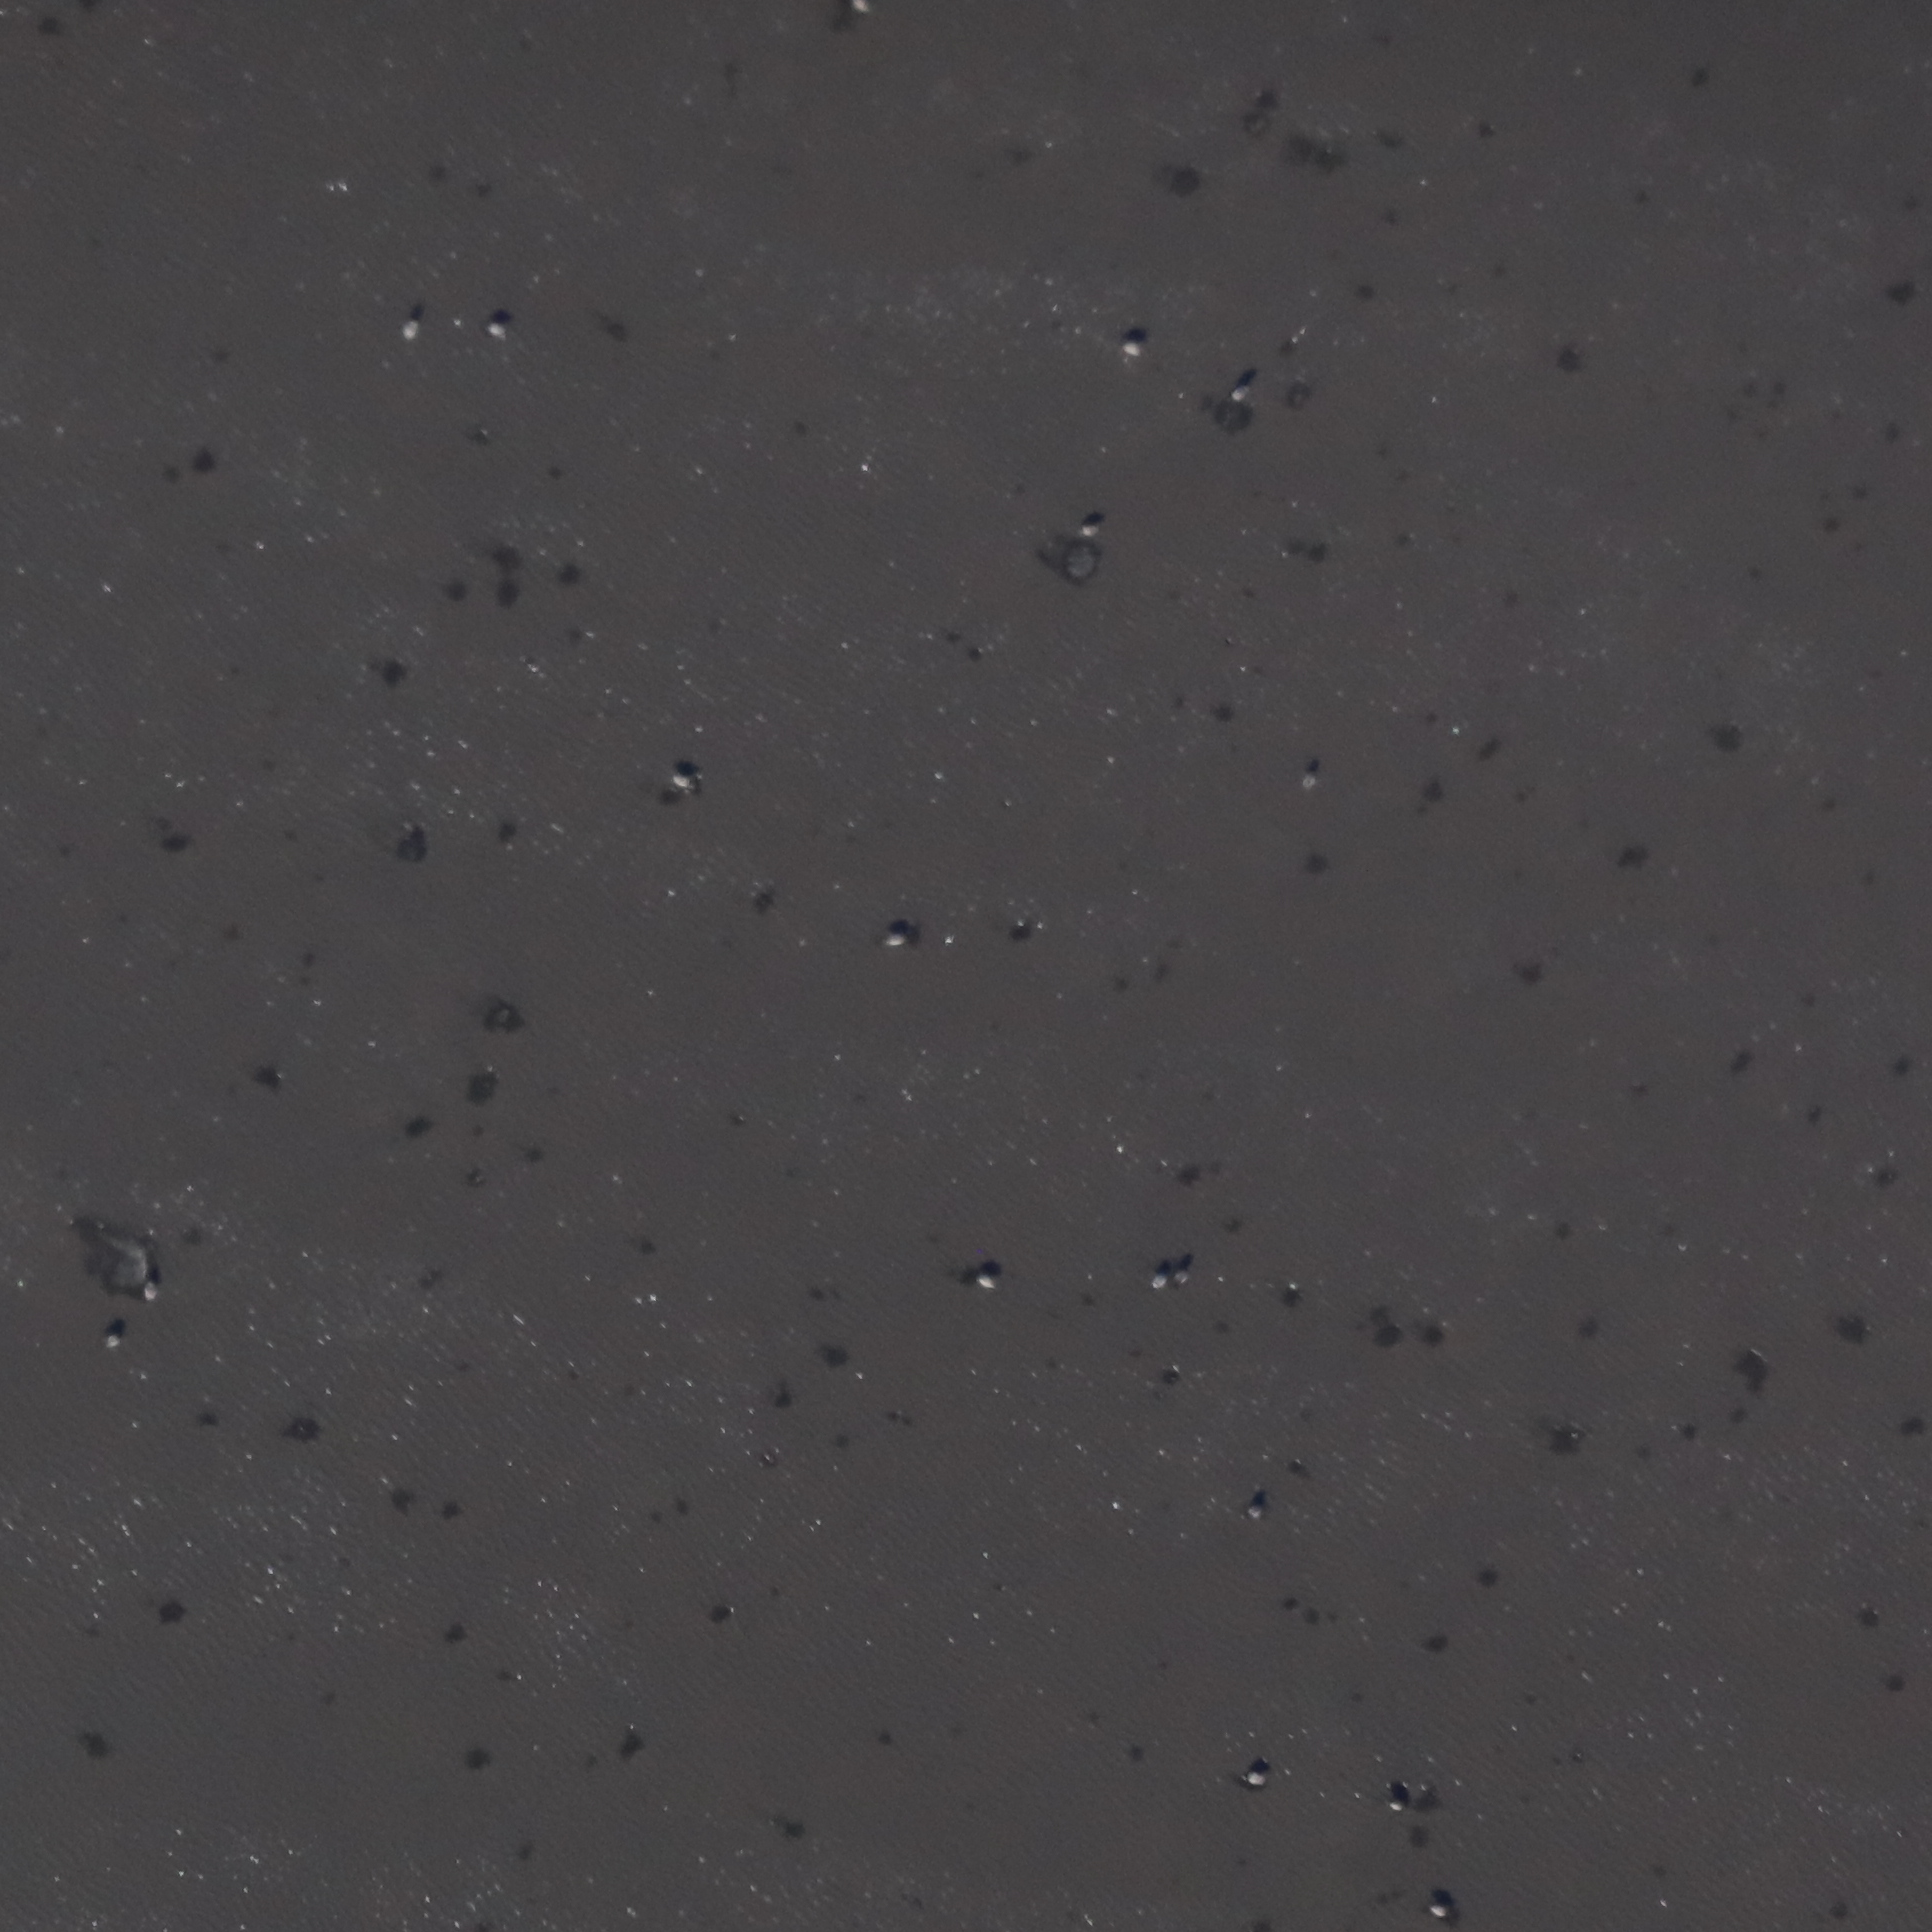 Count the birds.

17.